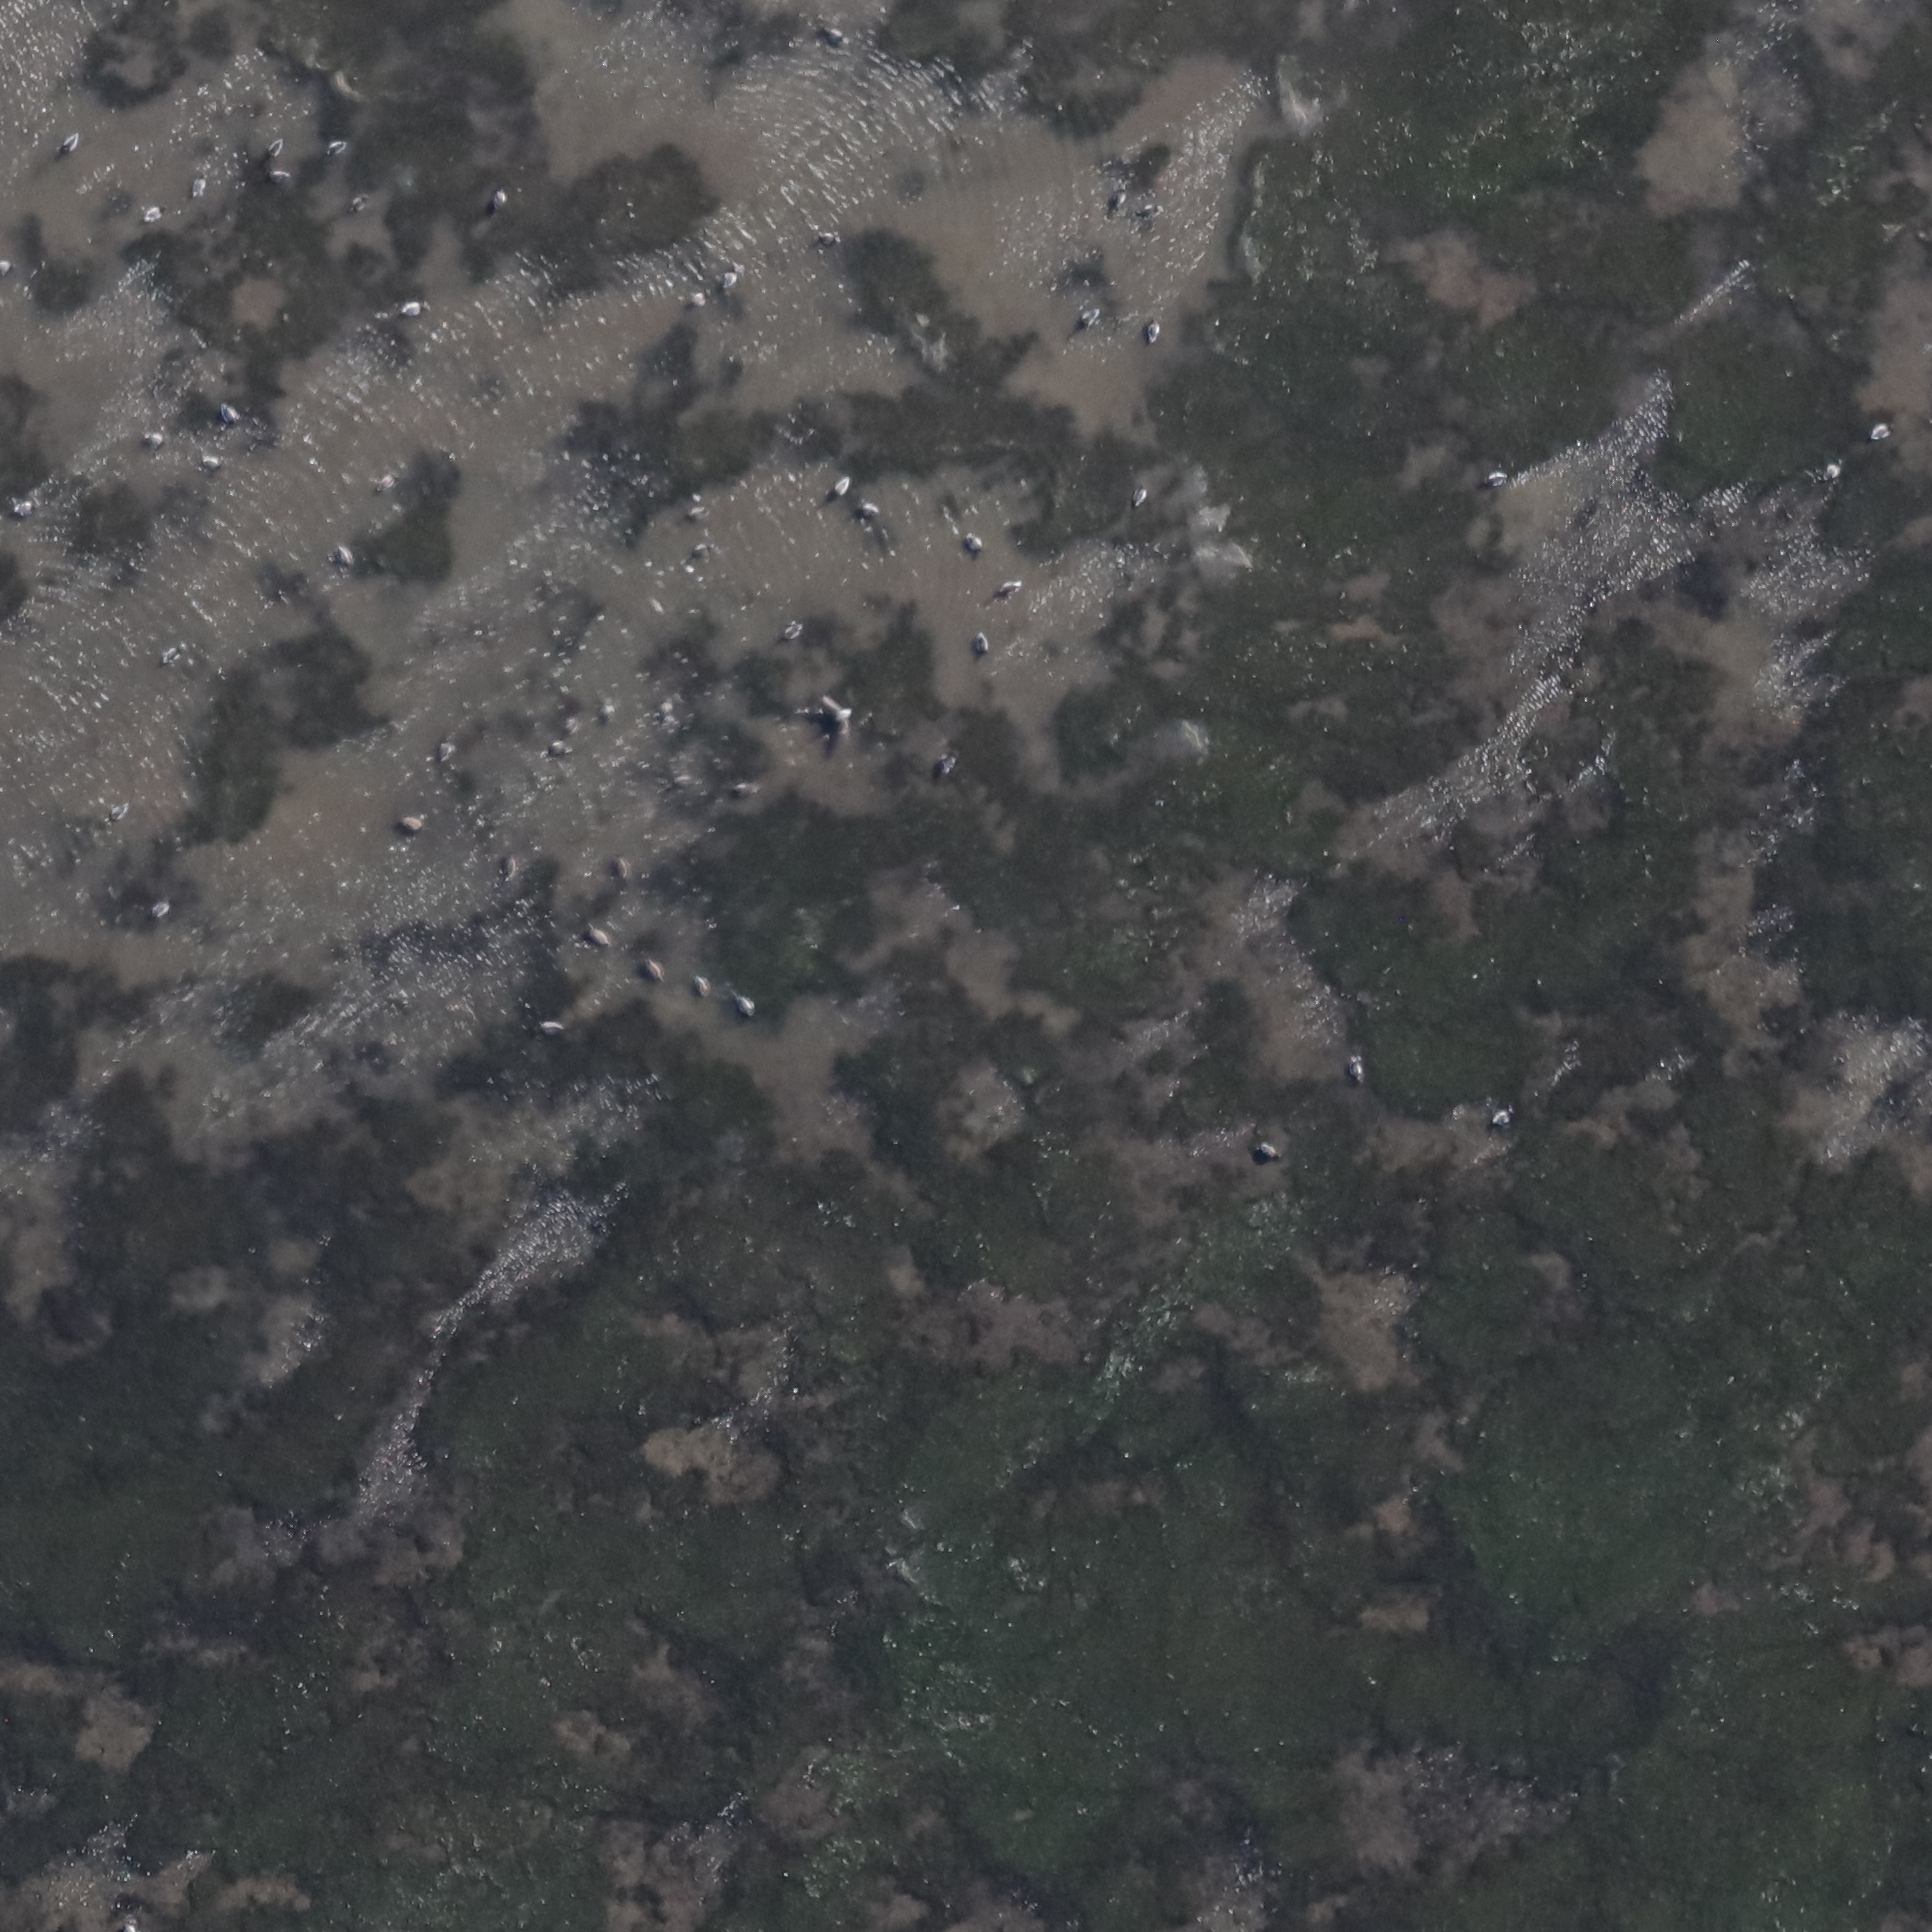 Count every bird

59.